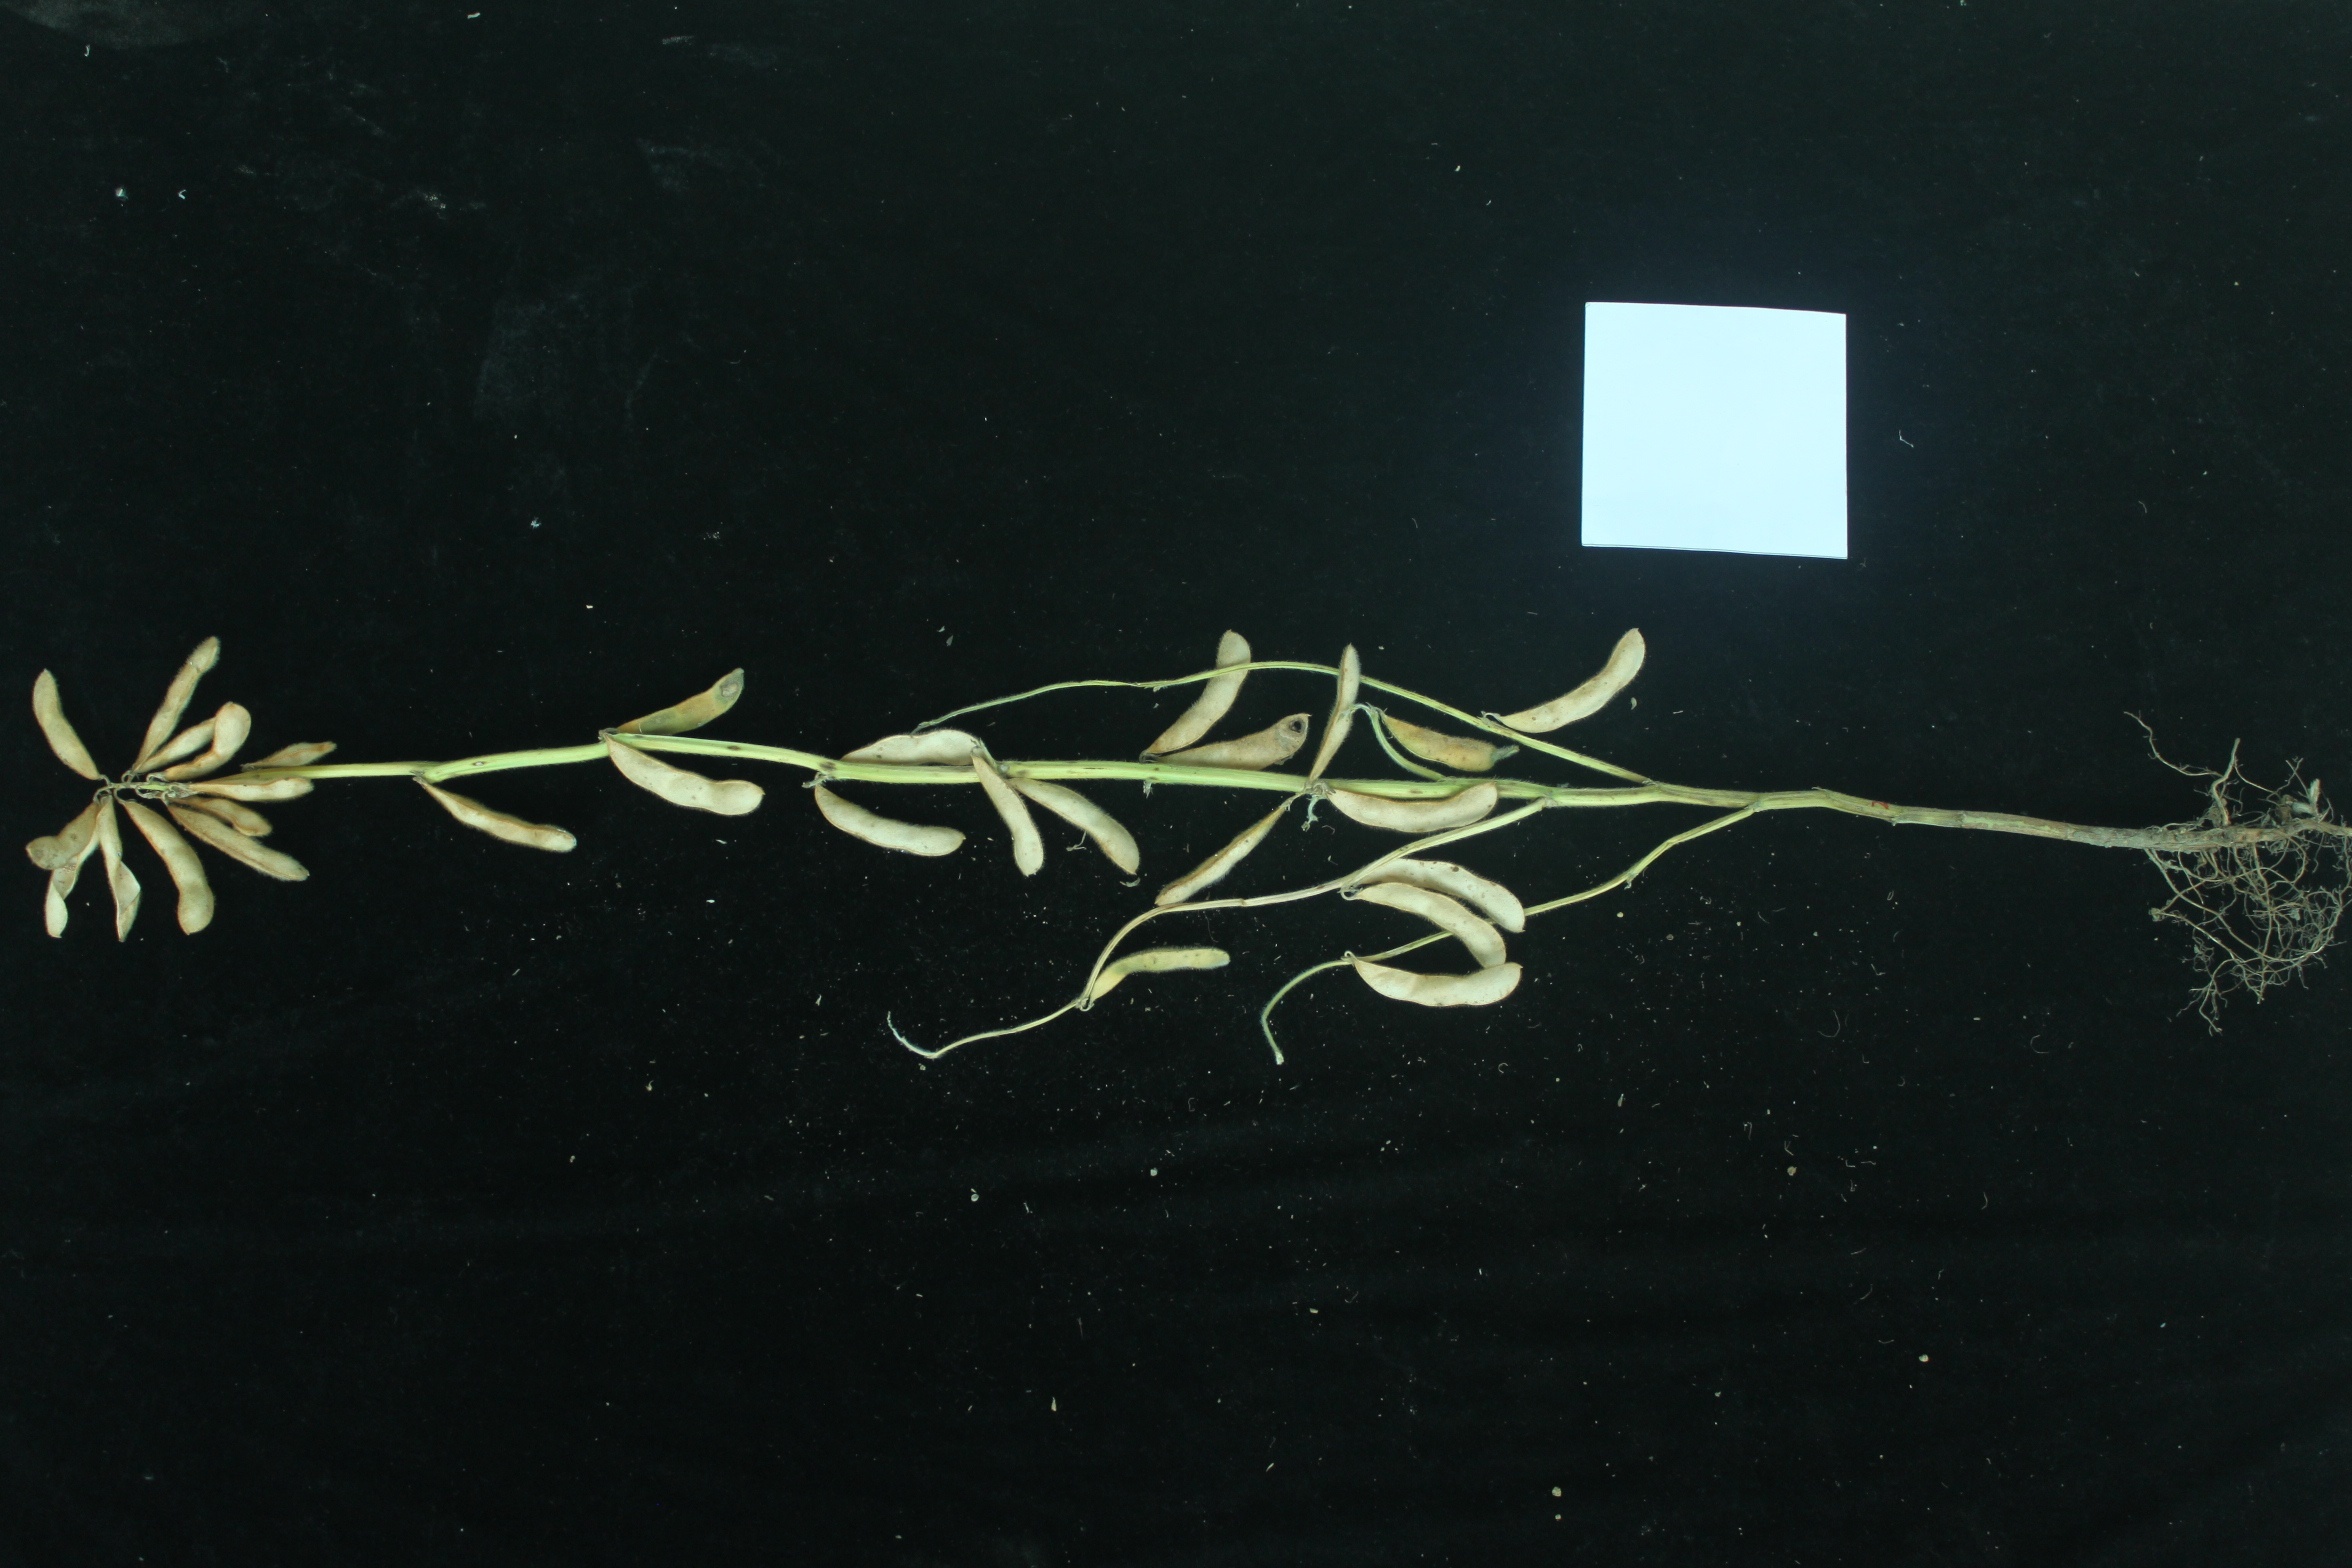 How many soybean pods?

30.